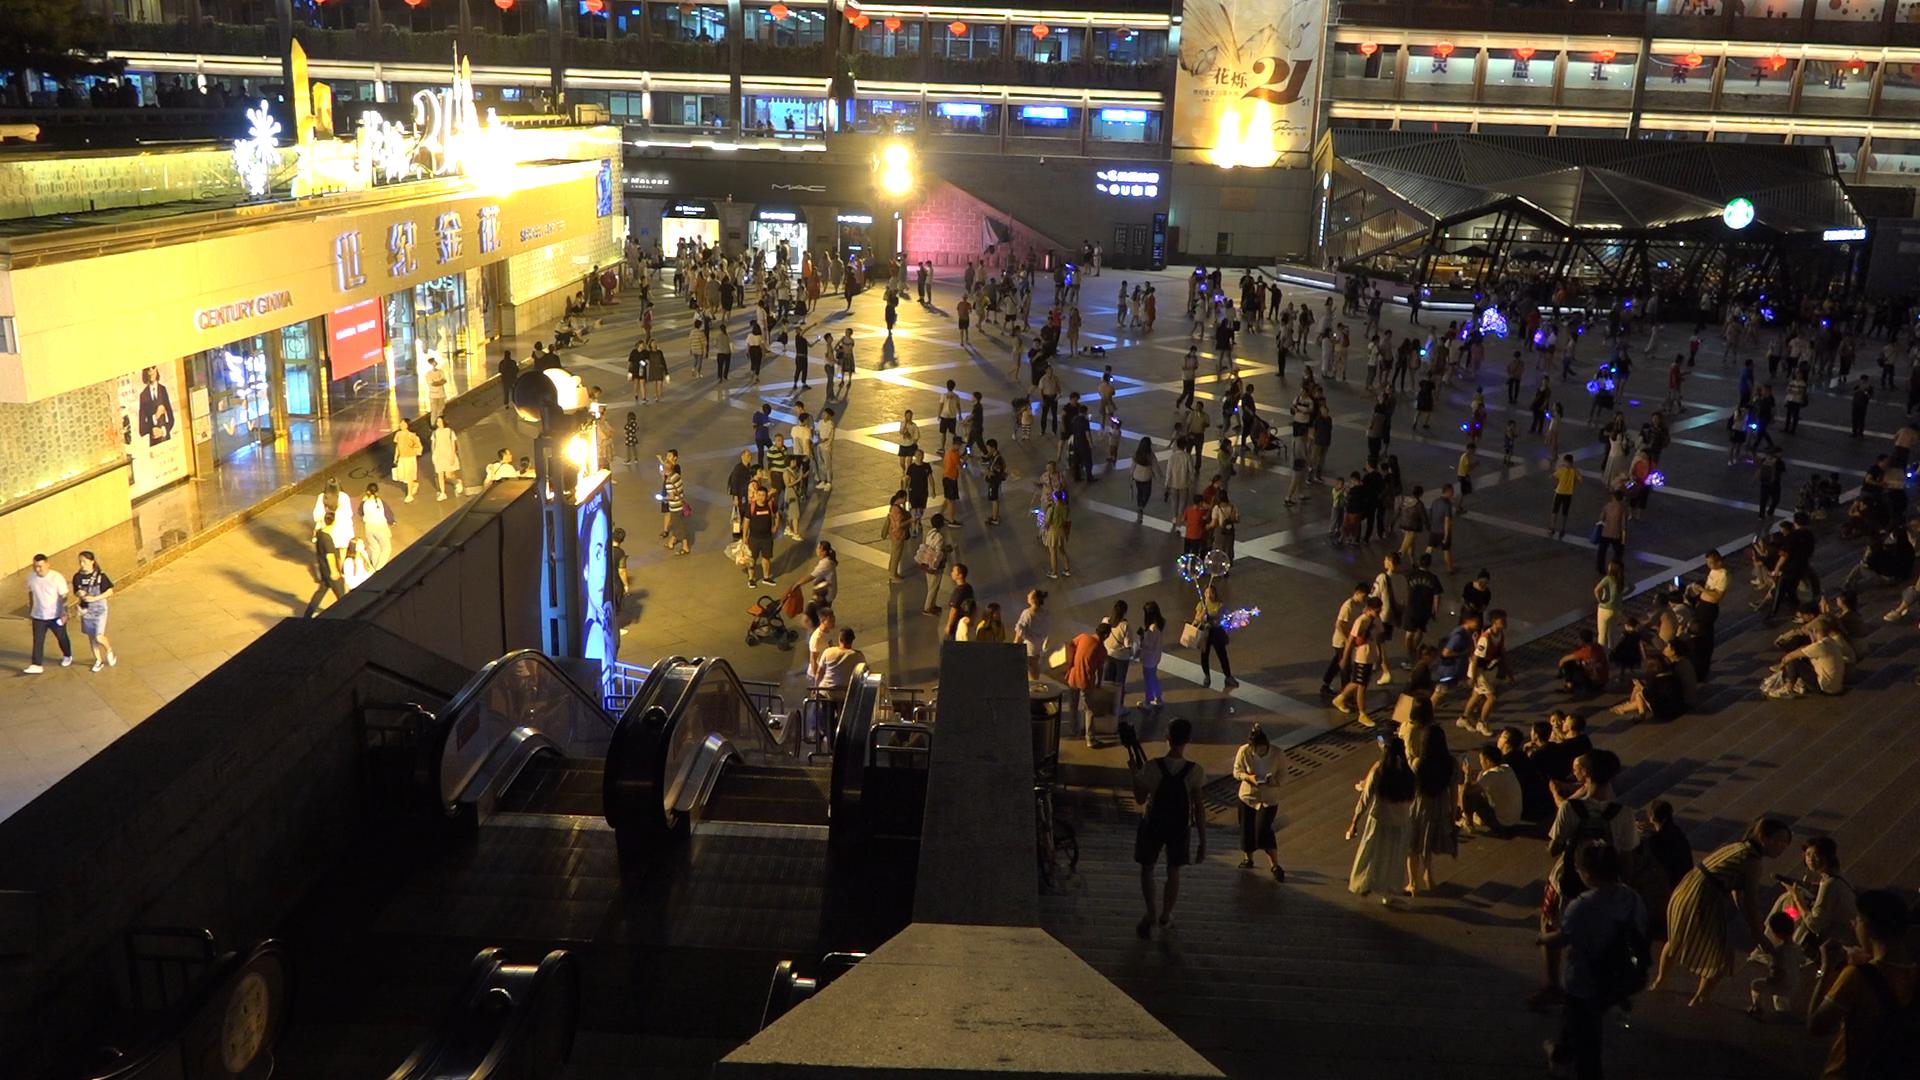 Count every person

341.